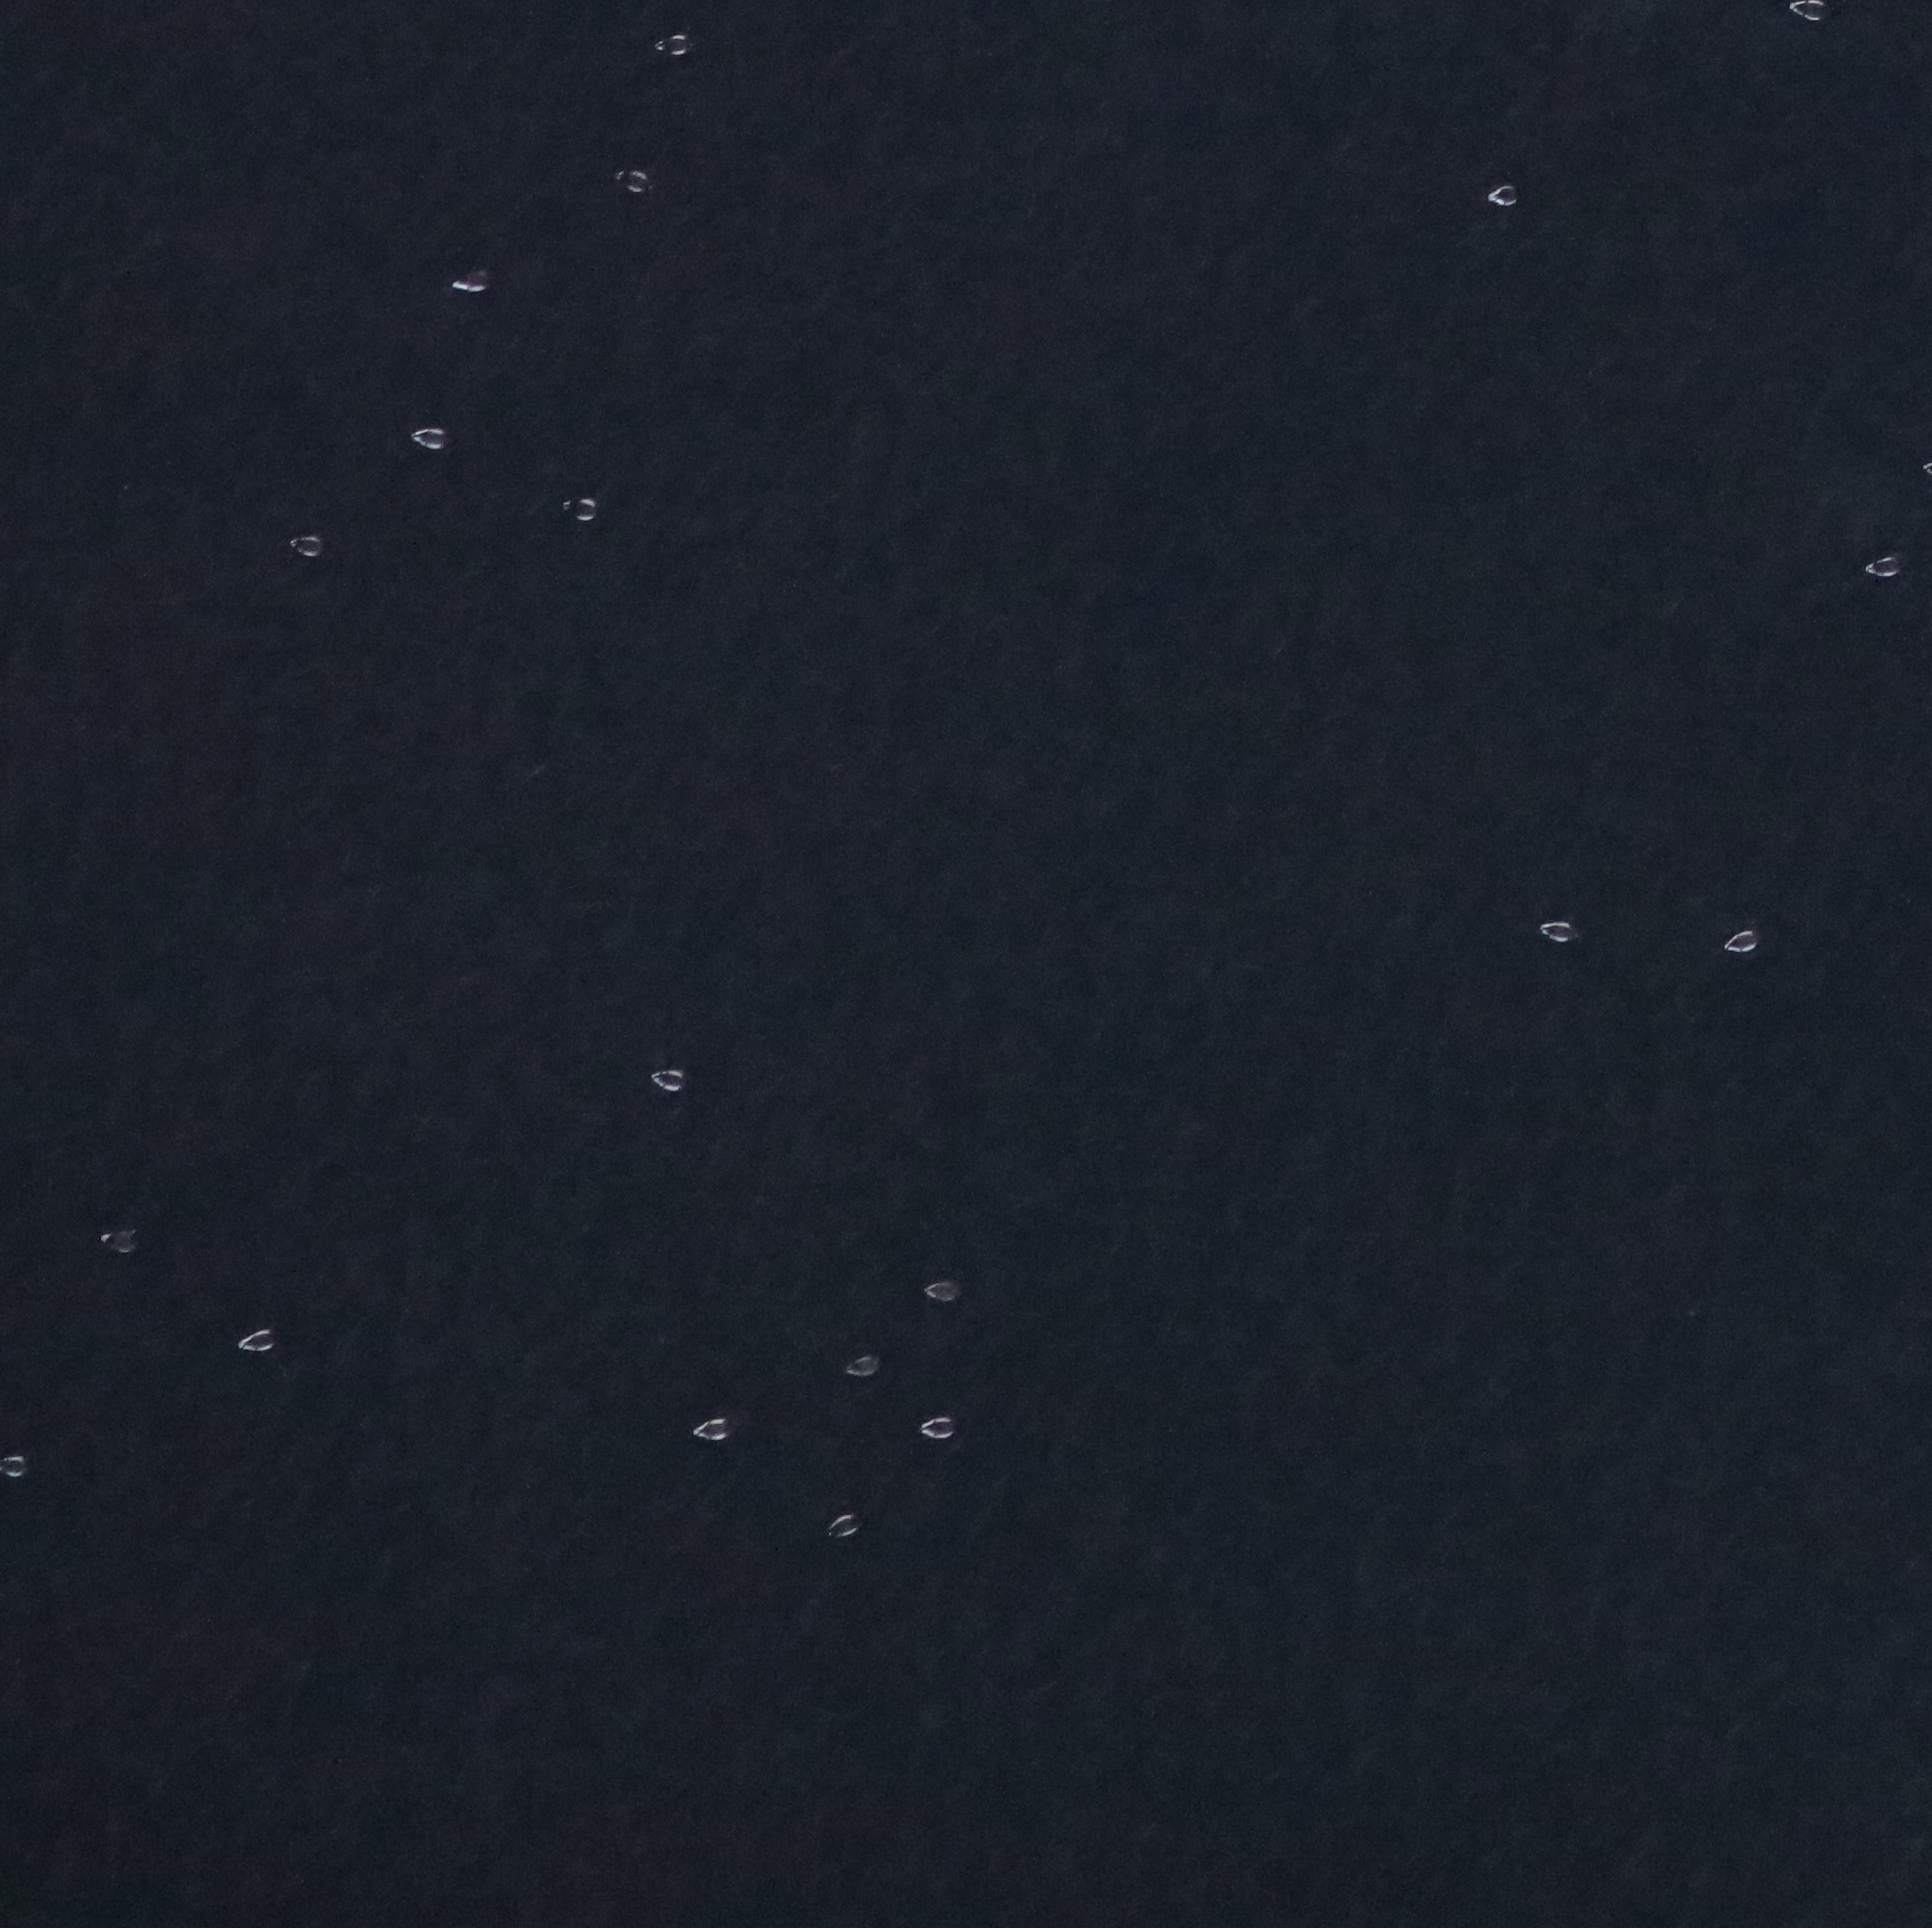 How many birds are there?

20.